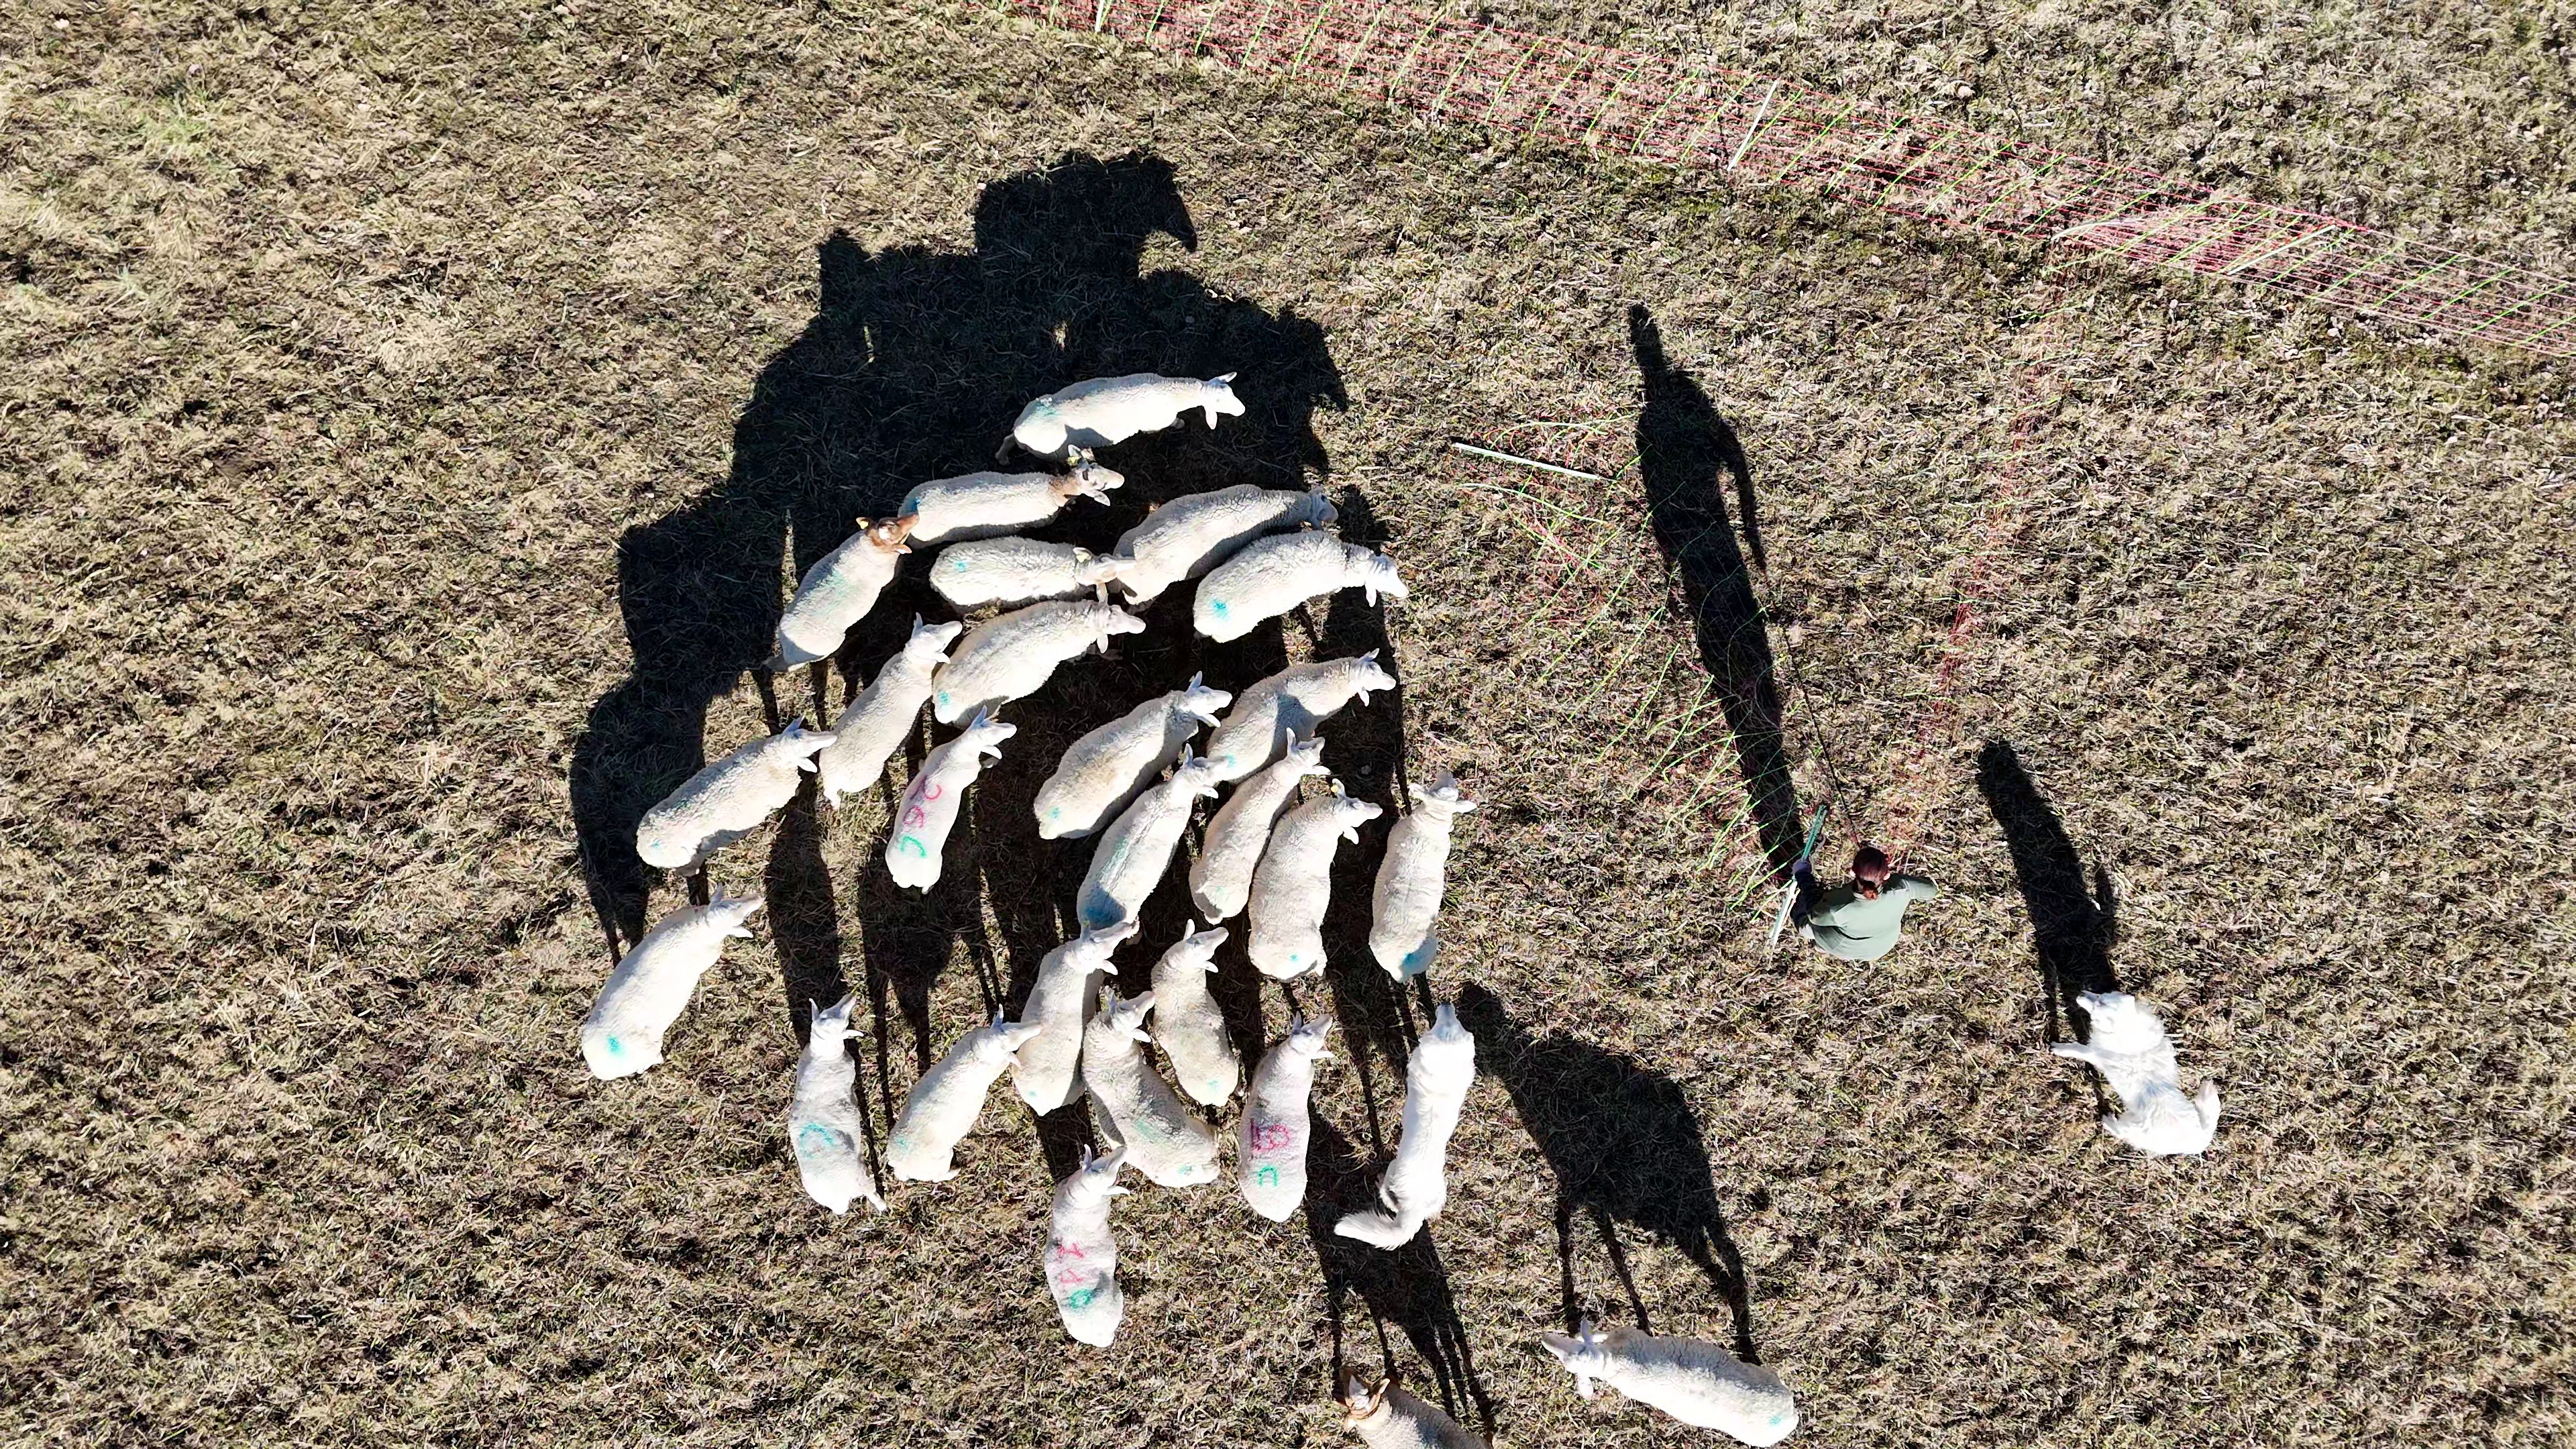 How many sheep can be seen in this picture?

26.